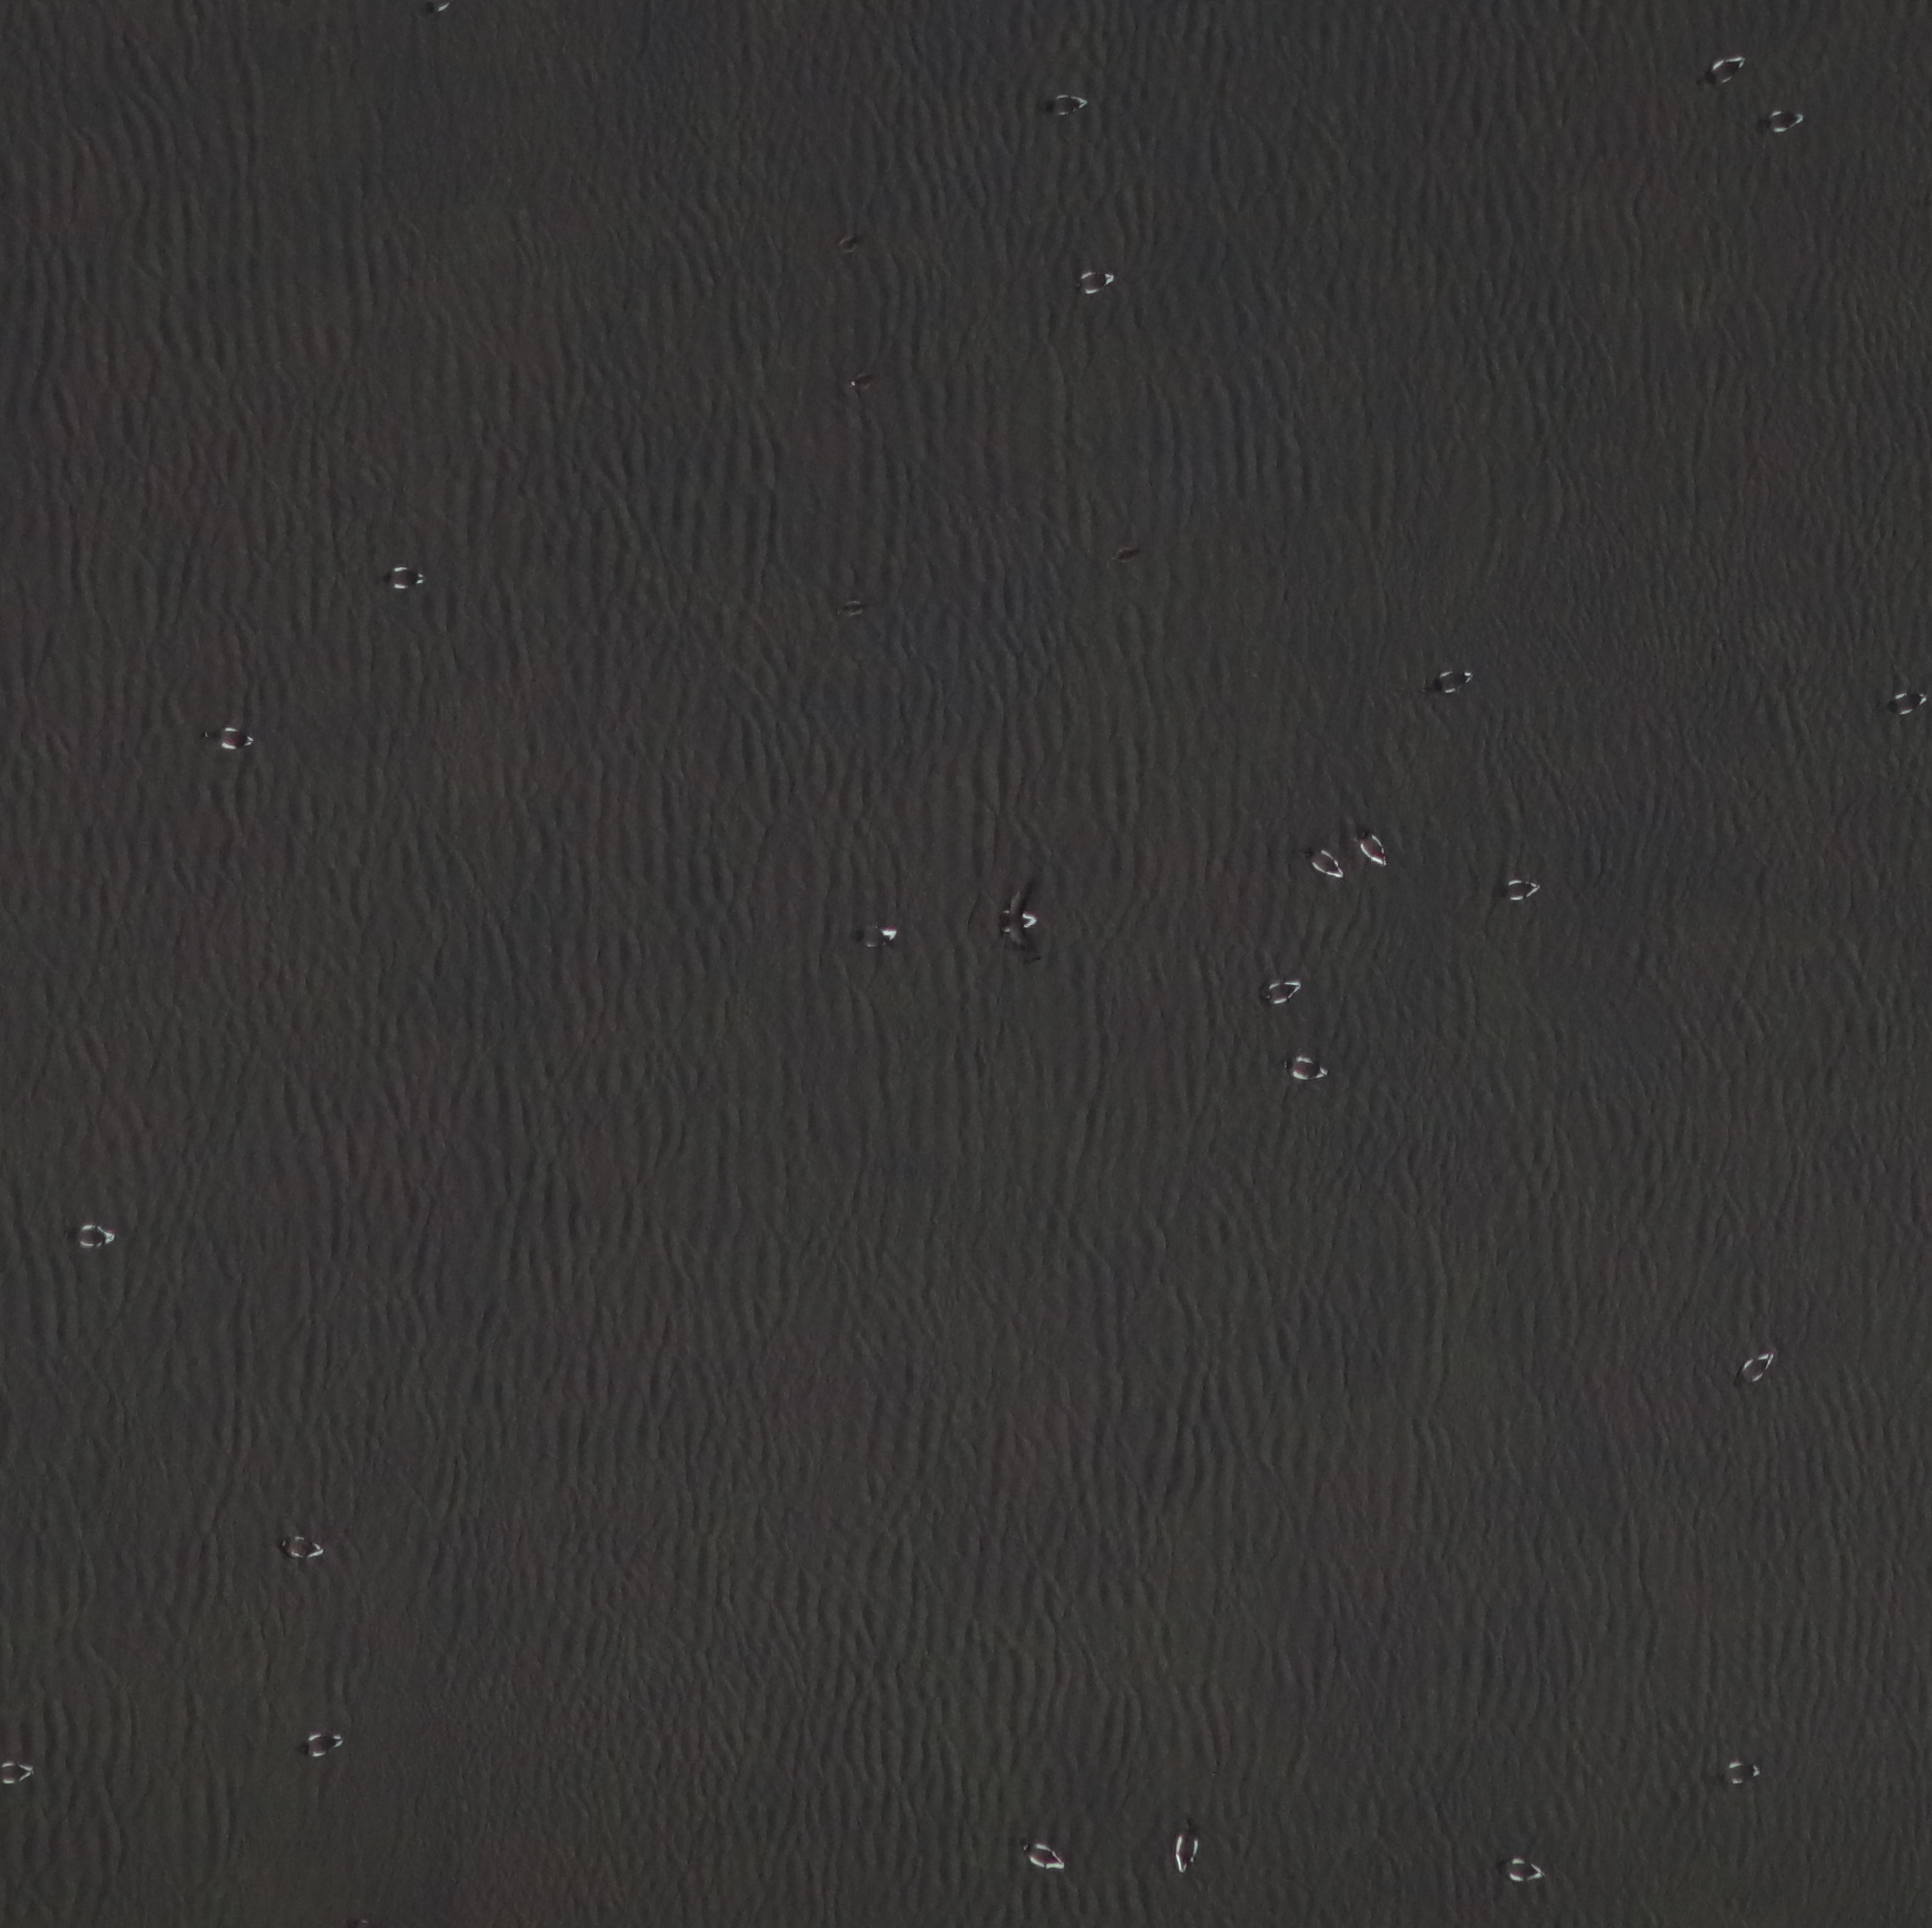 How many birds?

24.